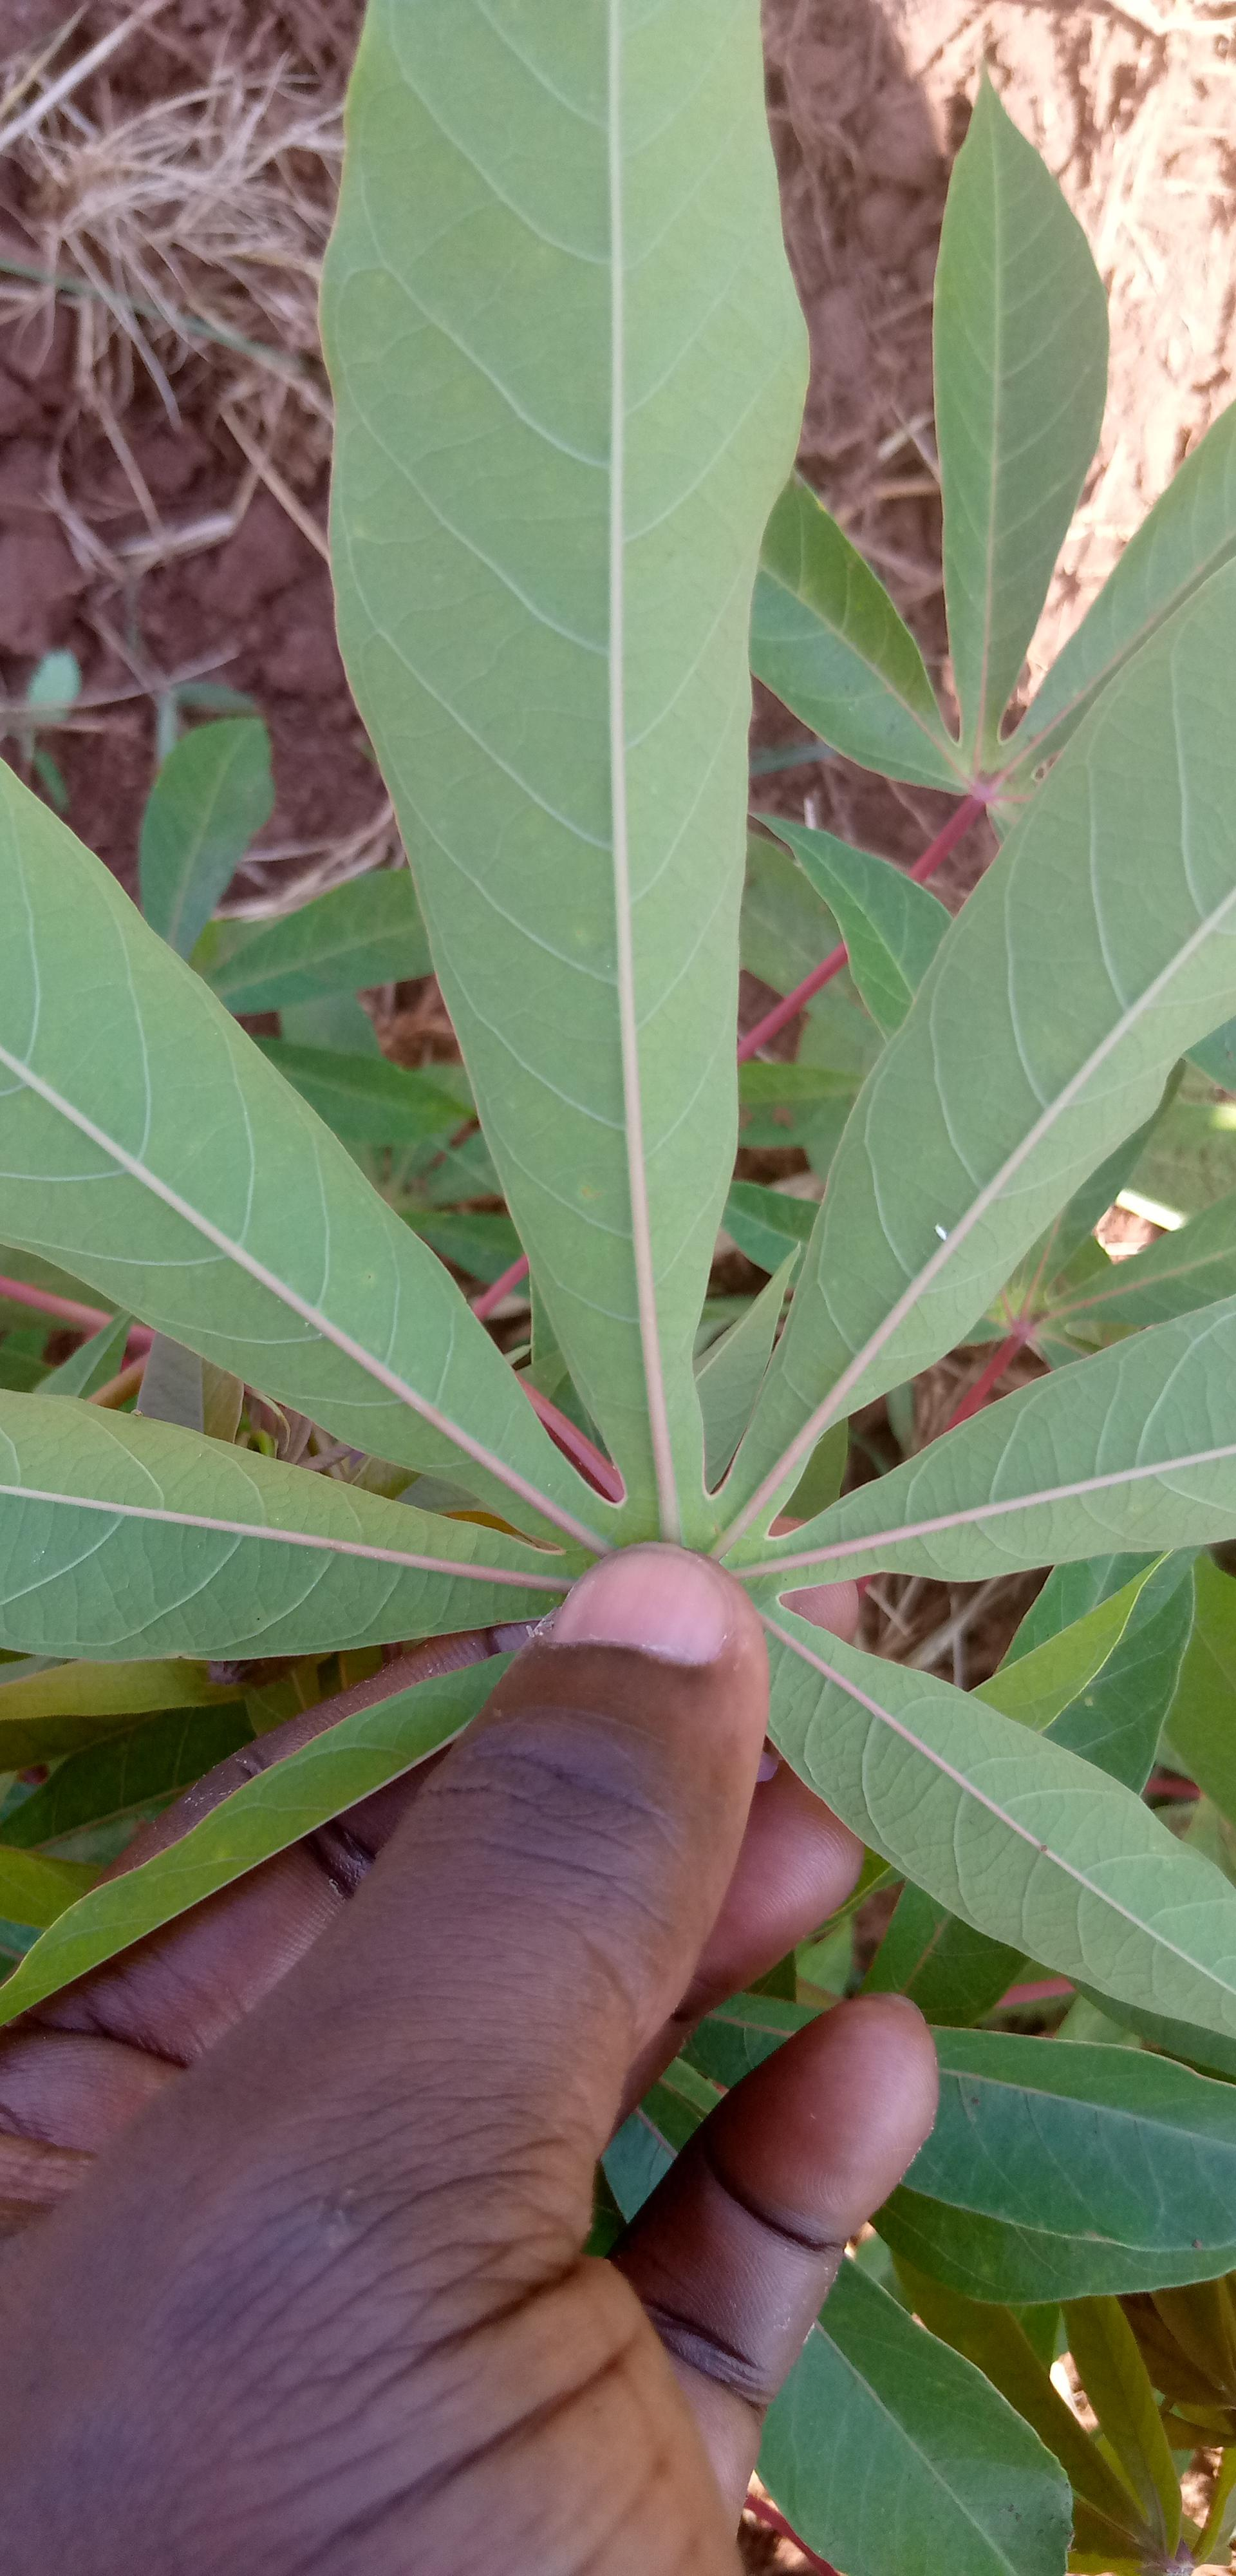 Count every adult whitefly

1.